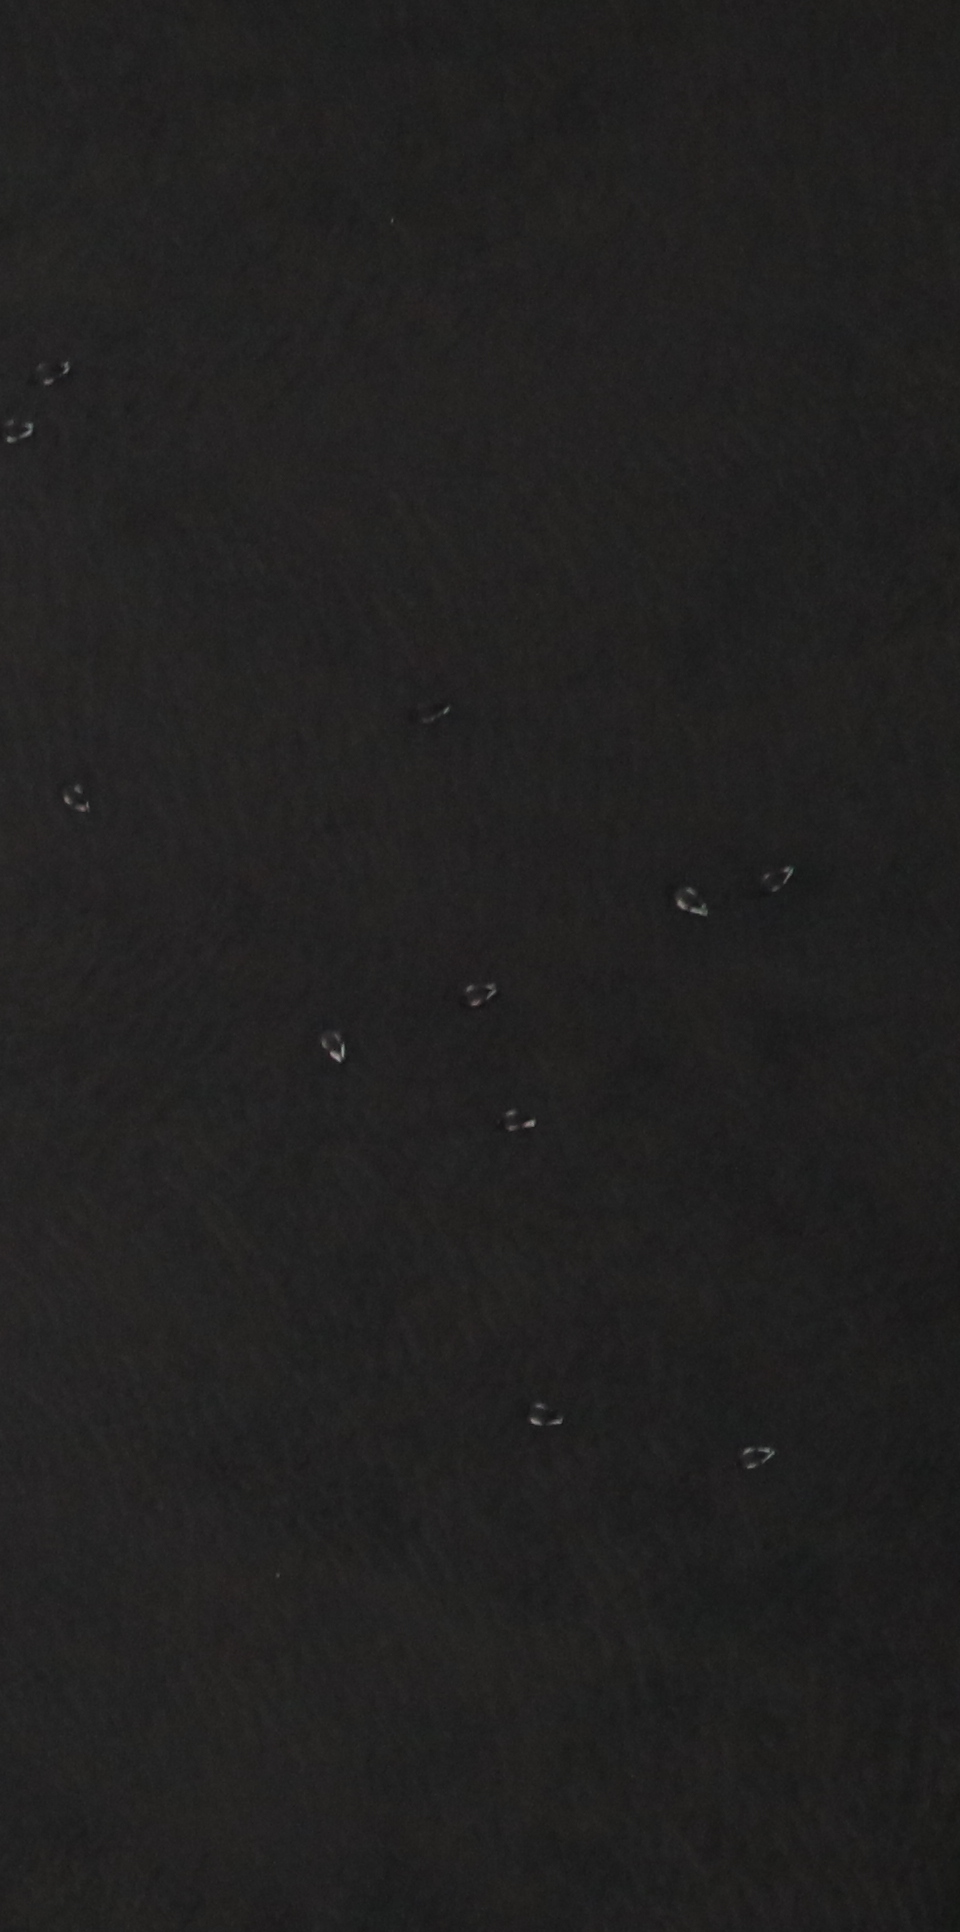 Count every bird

11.